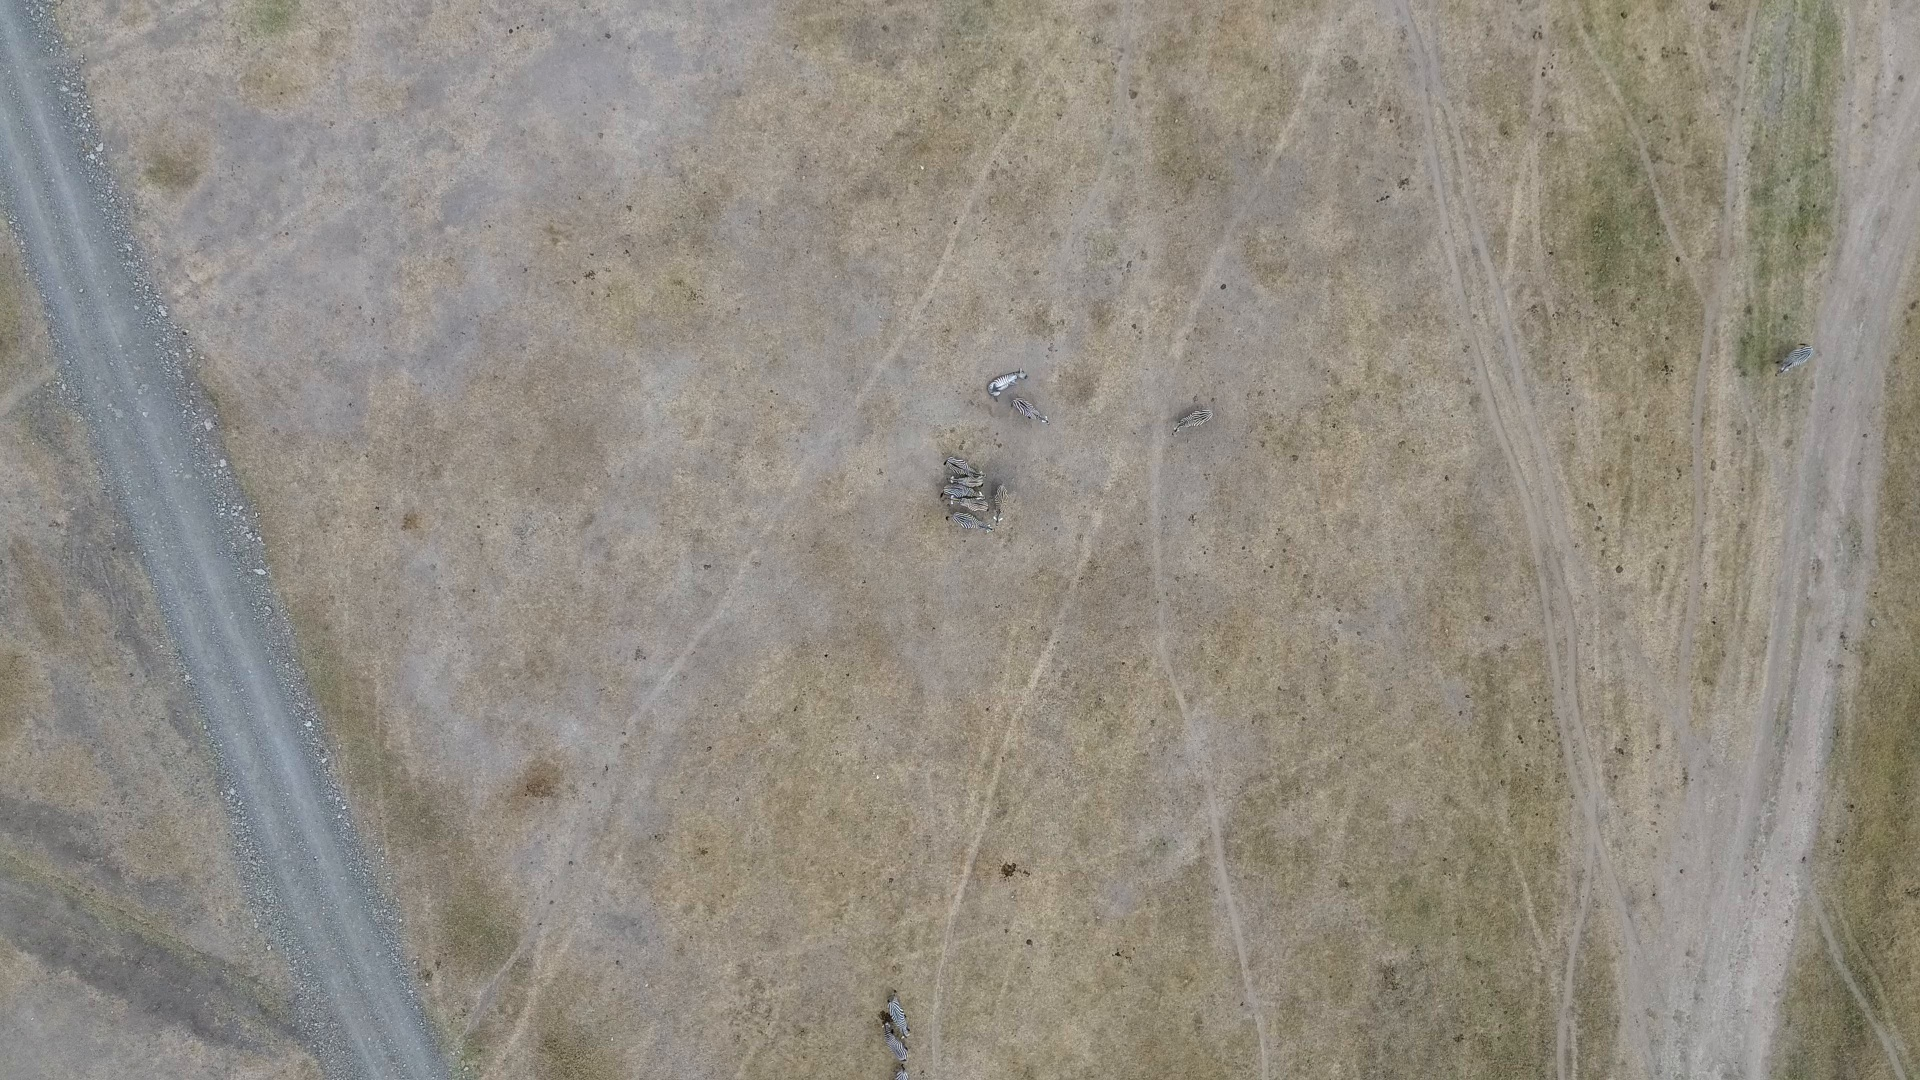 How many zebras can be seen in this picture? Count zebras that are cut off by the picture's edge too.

13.